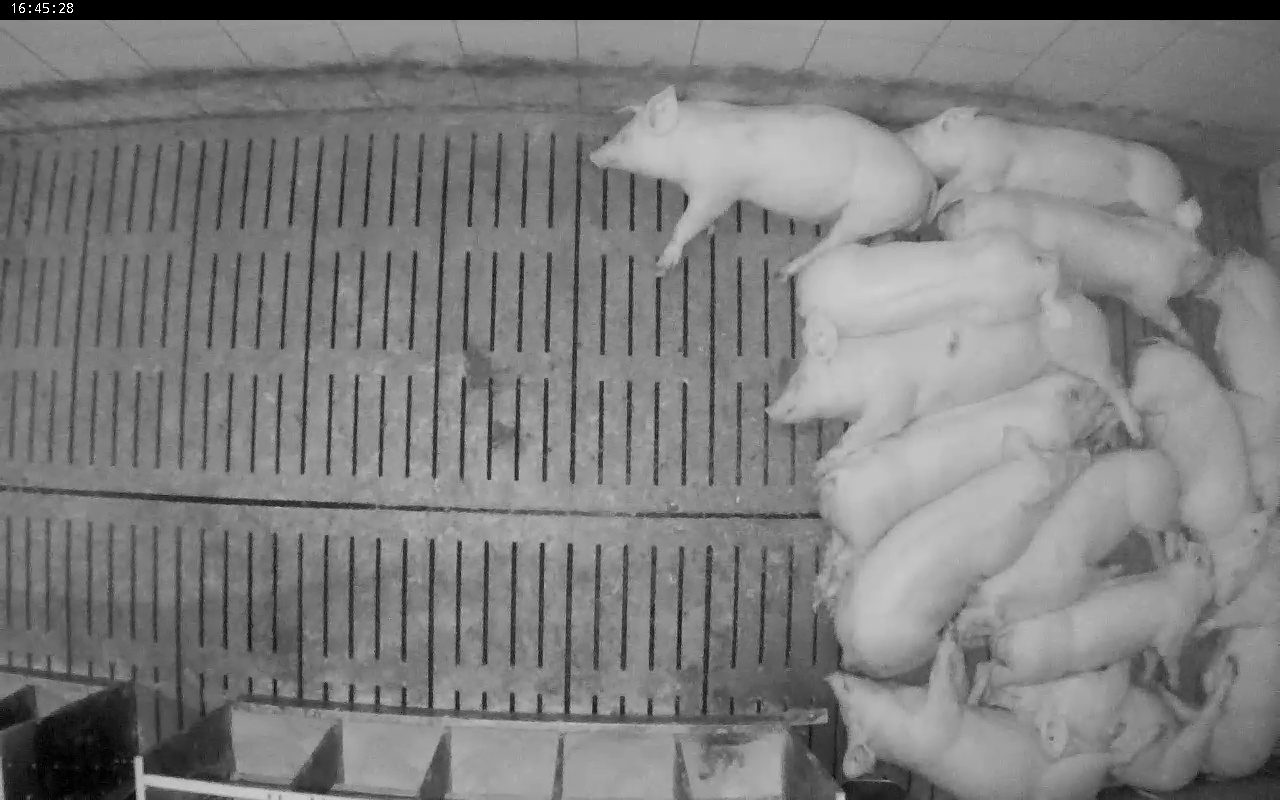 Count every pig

14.